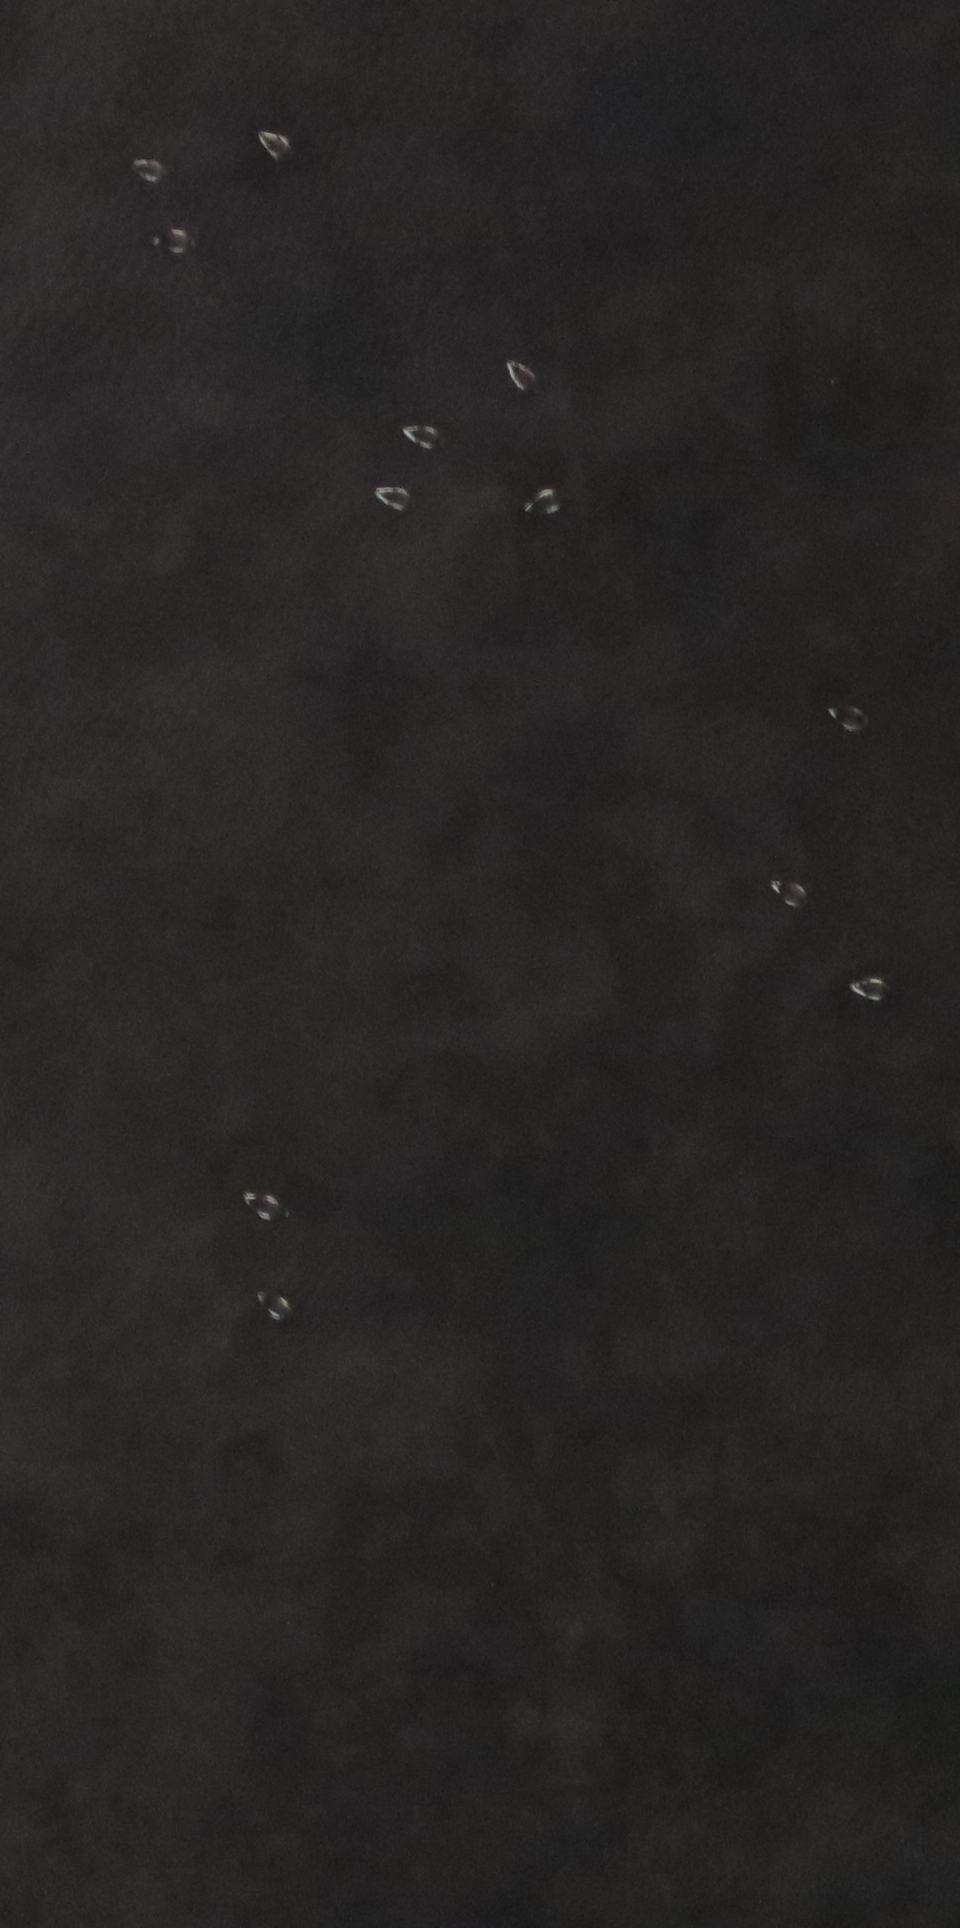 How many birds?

12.